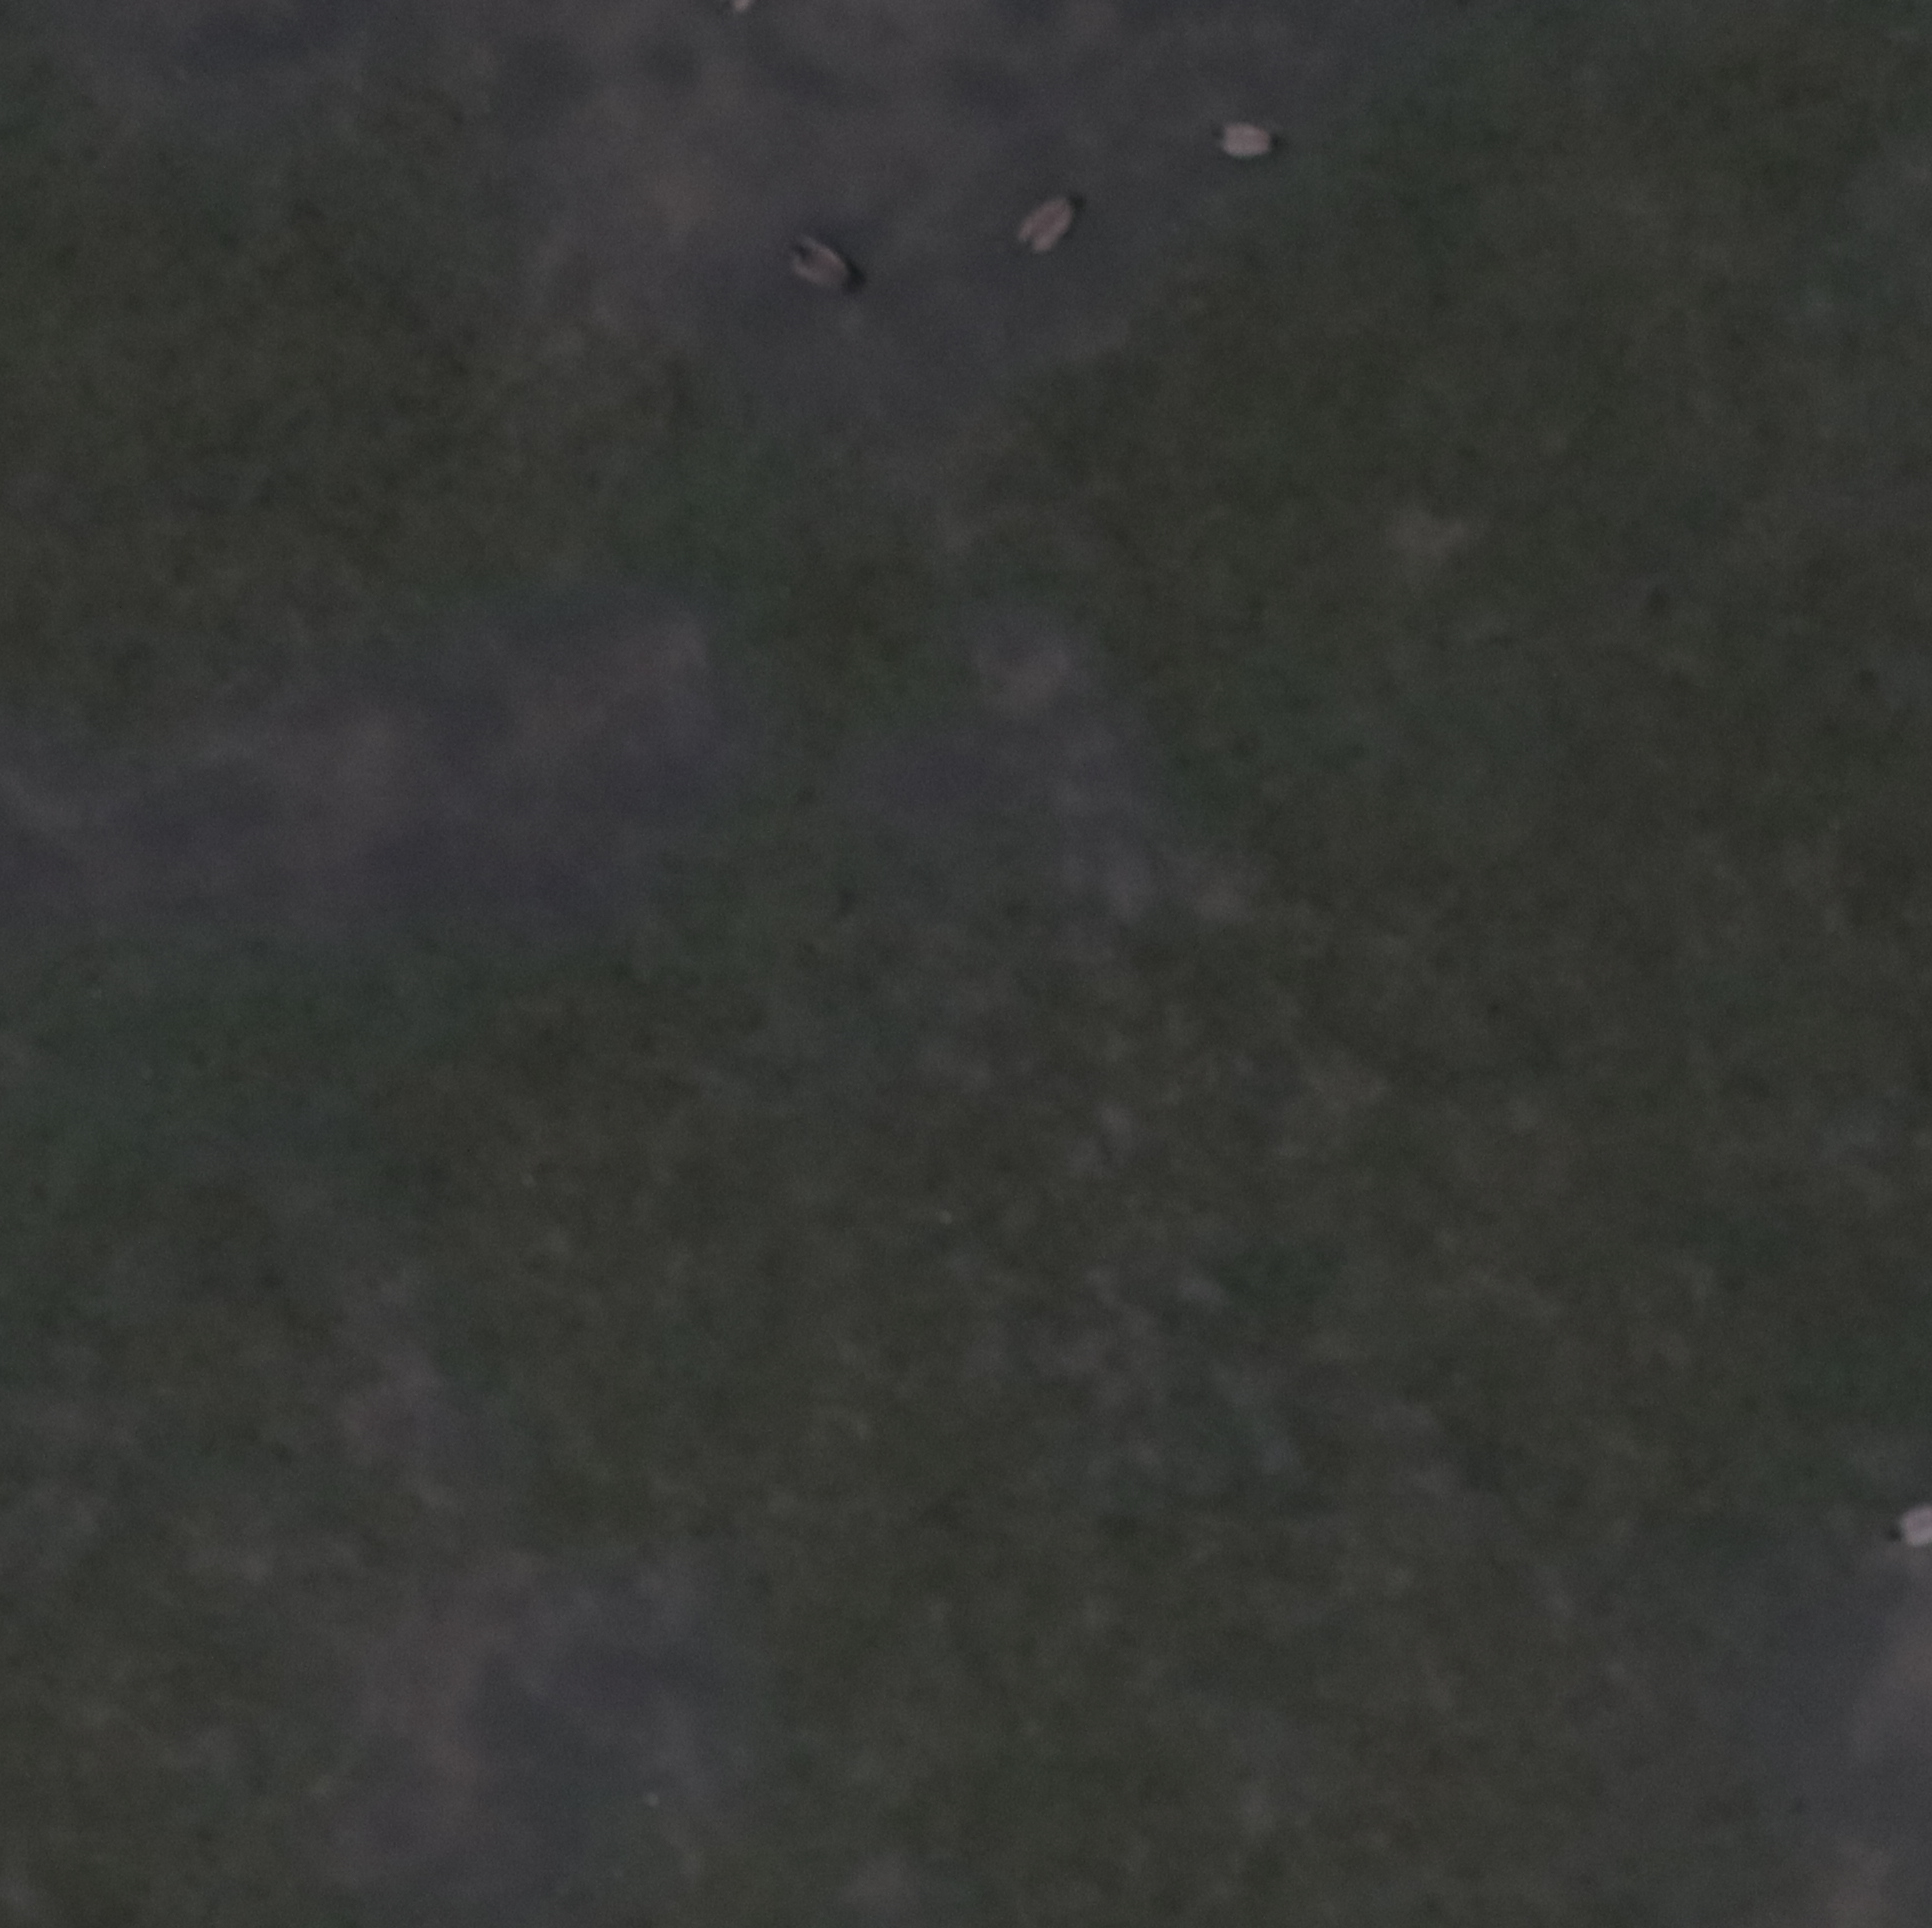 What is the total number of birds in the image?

4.